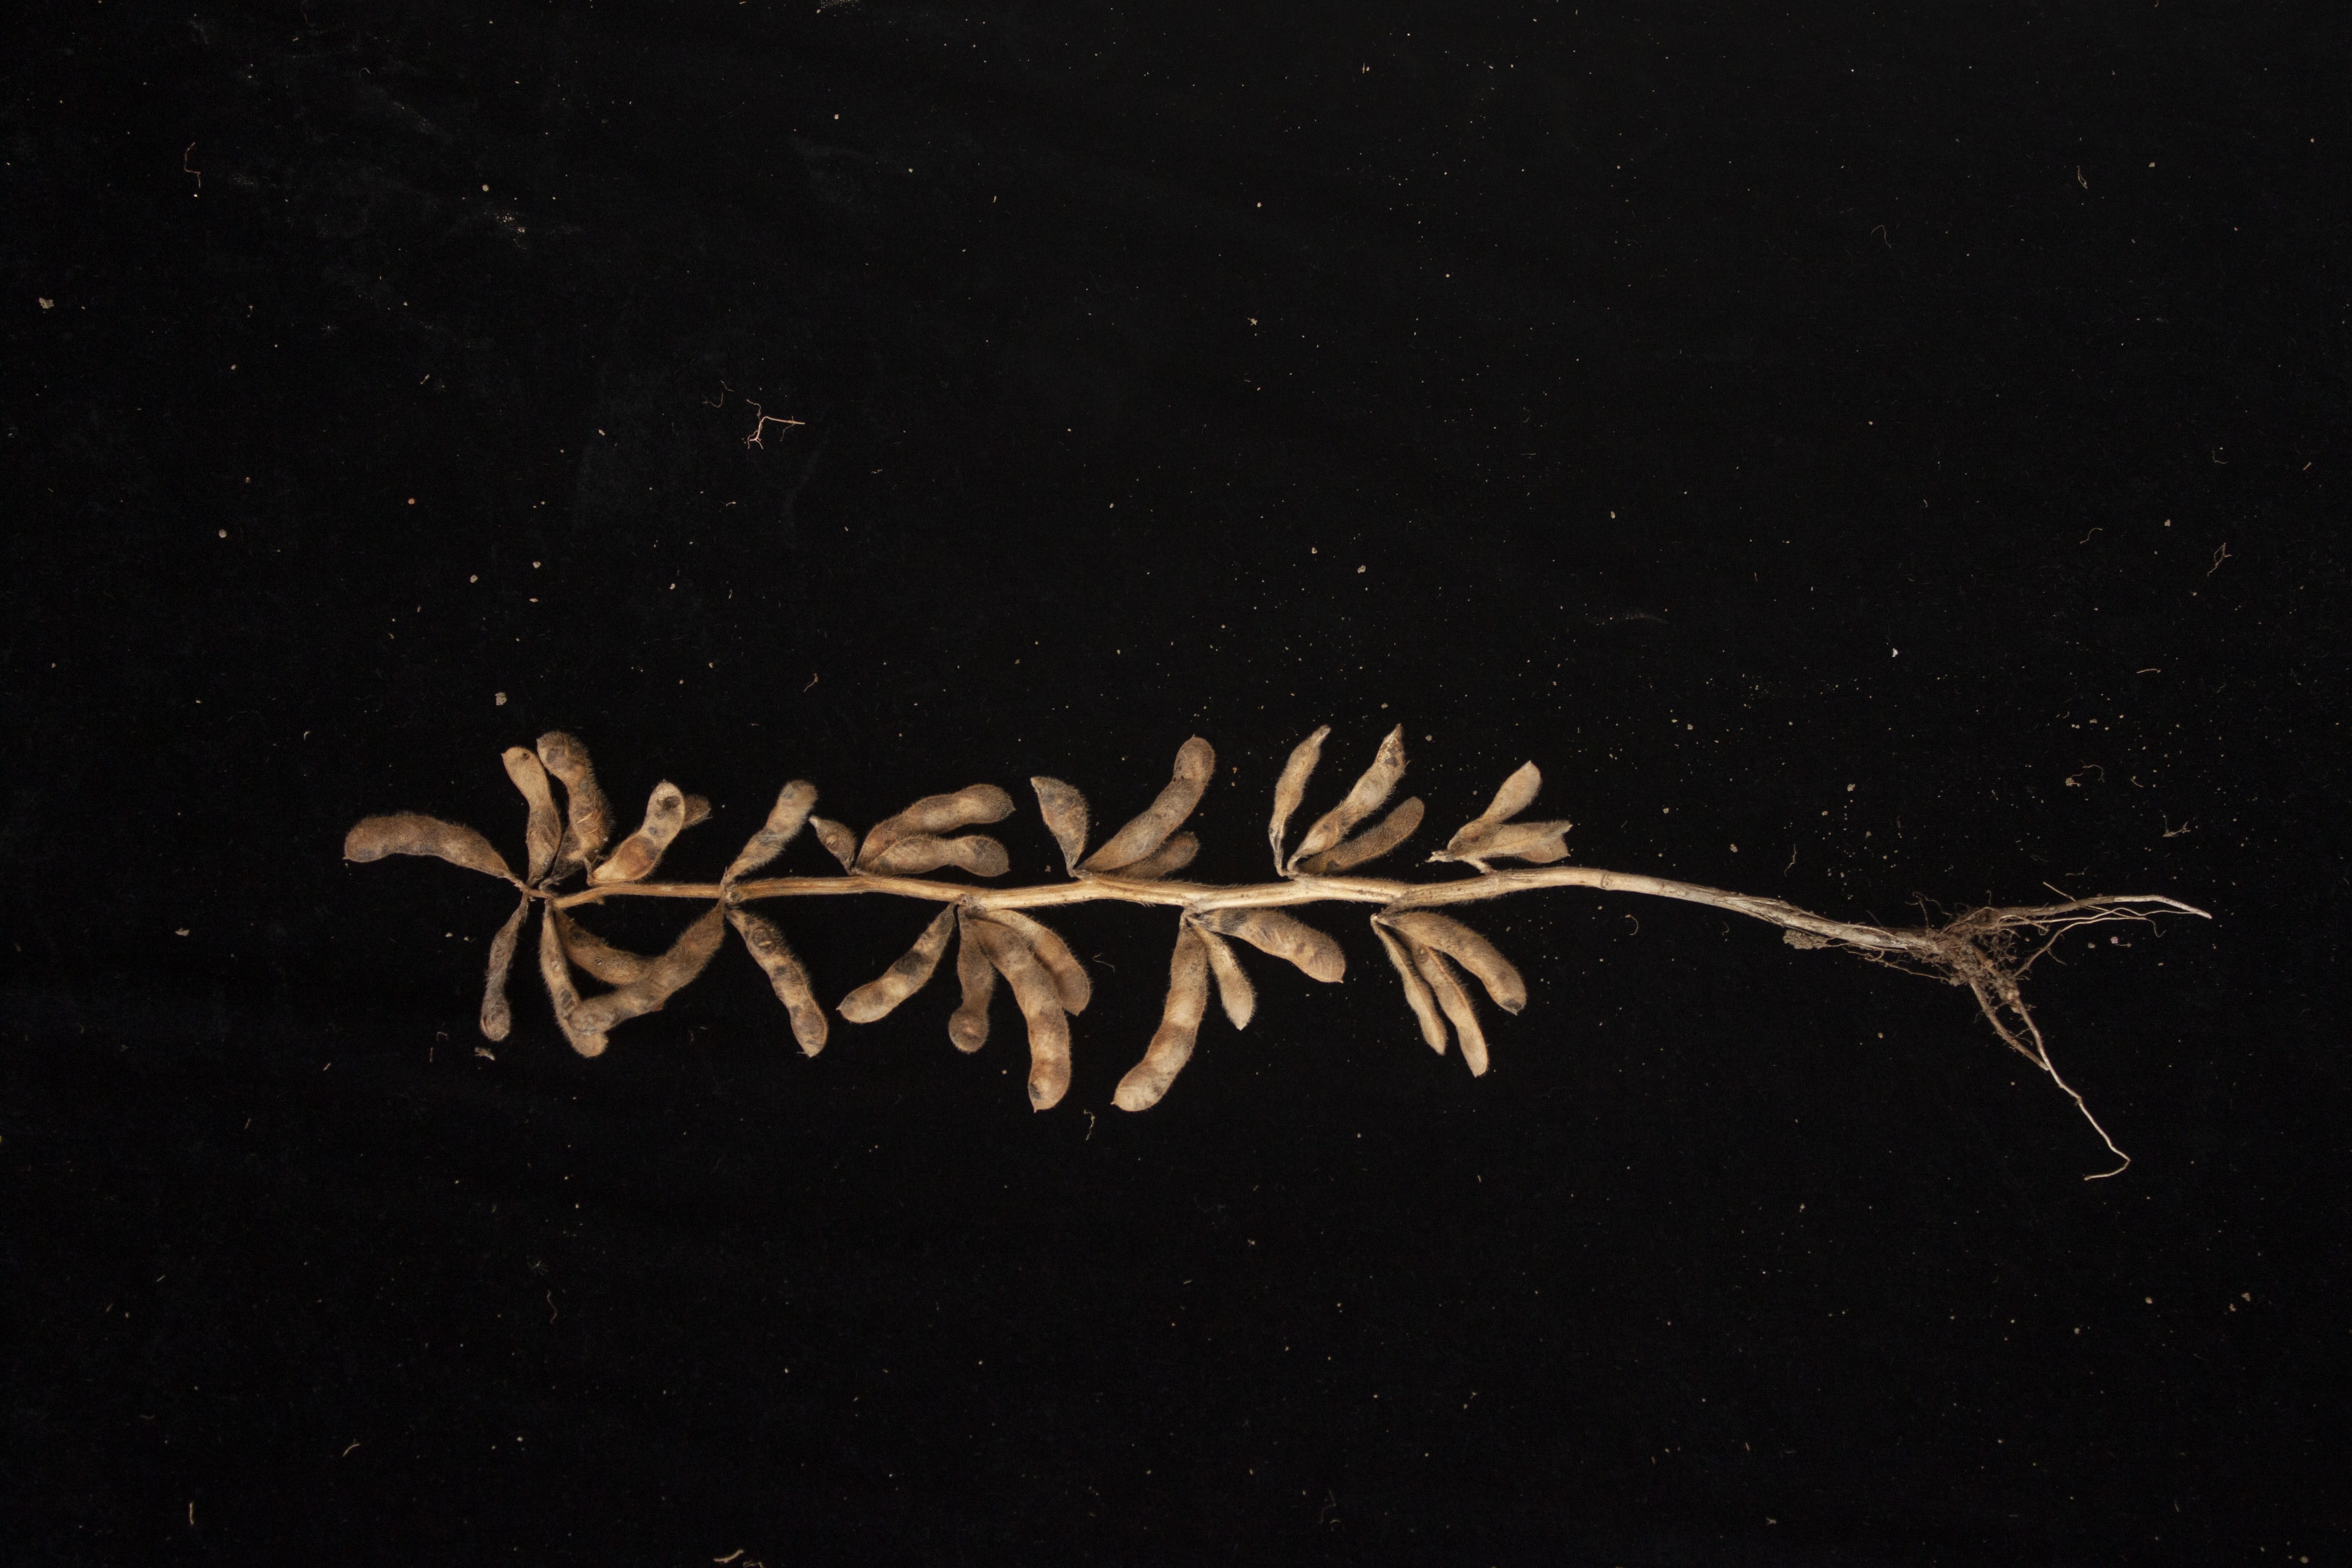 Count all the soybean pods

31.